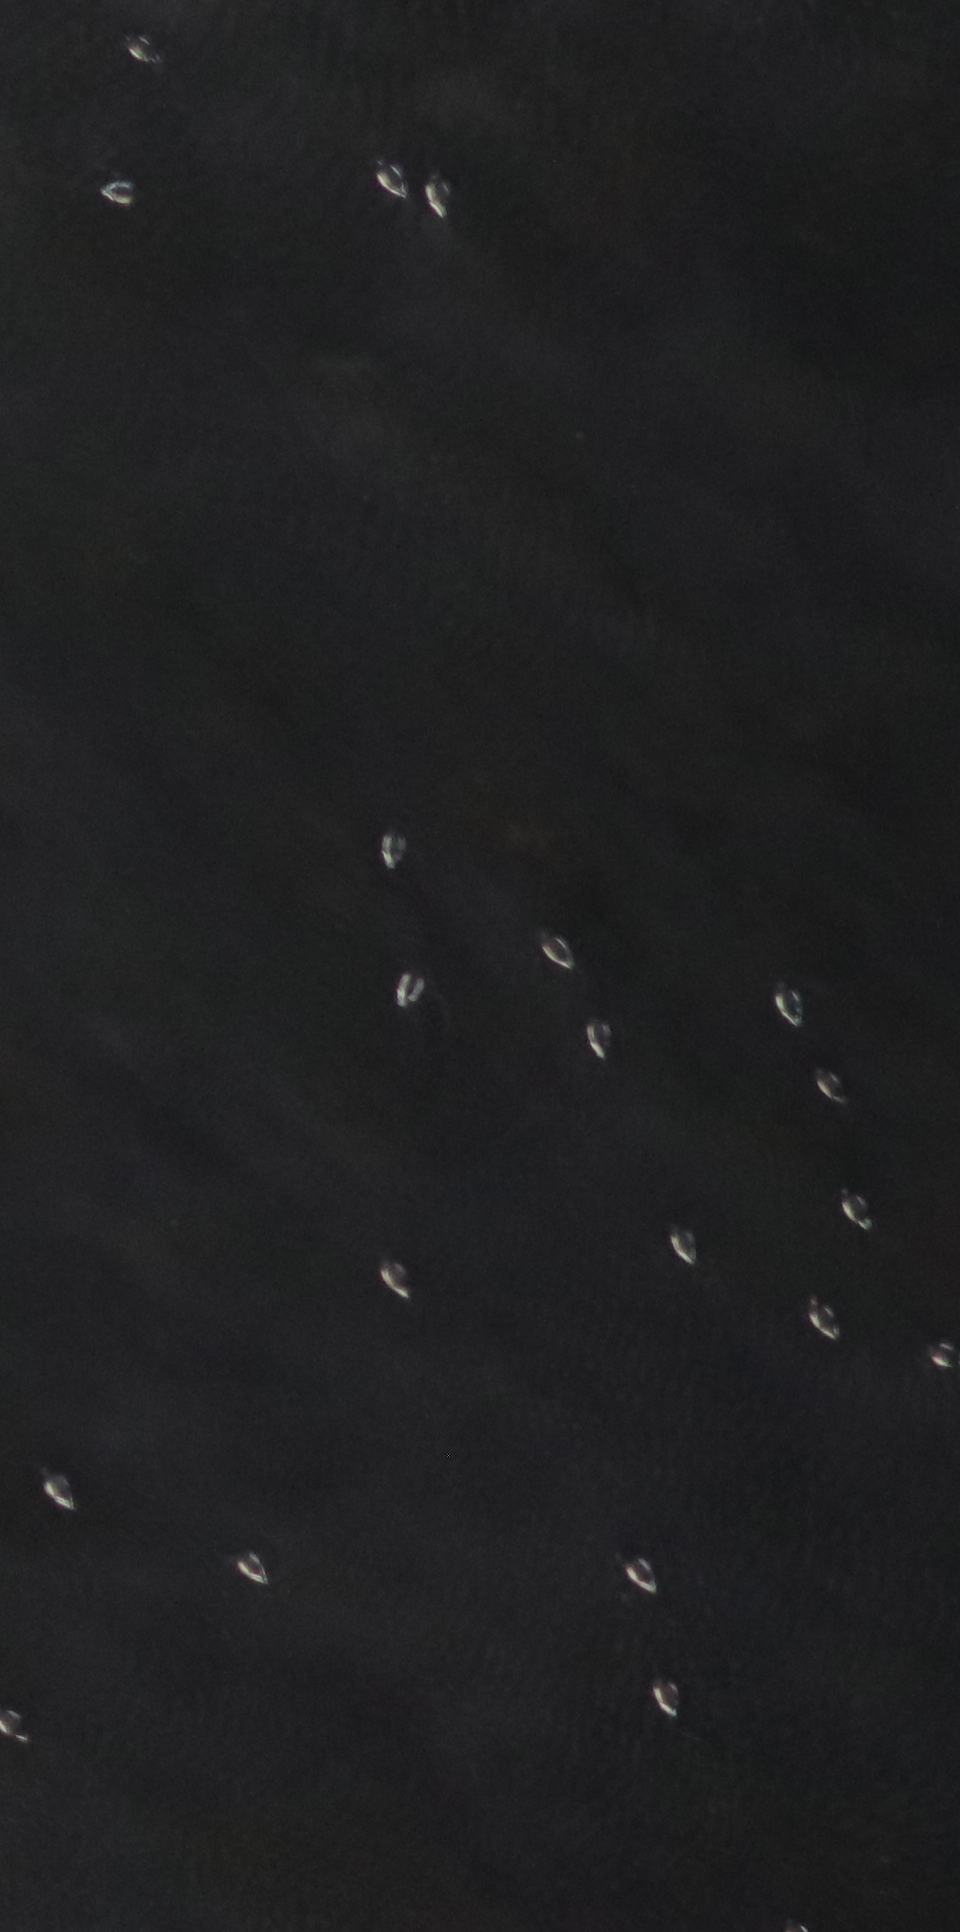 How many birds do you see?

20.